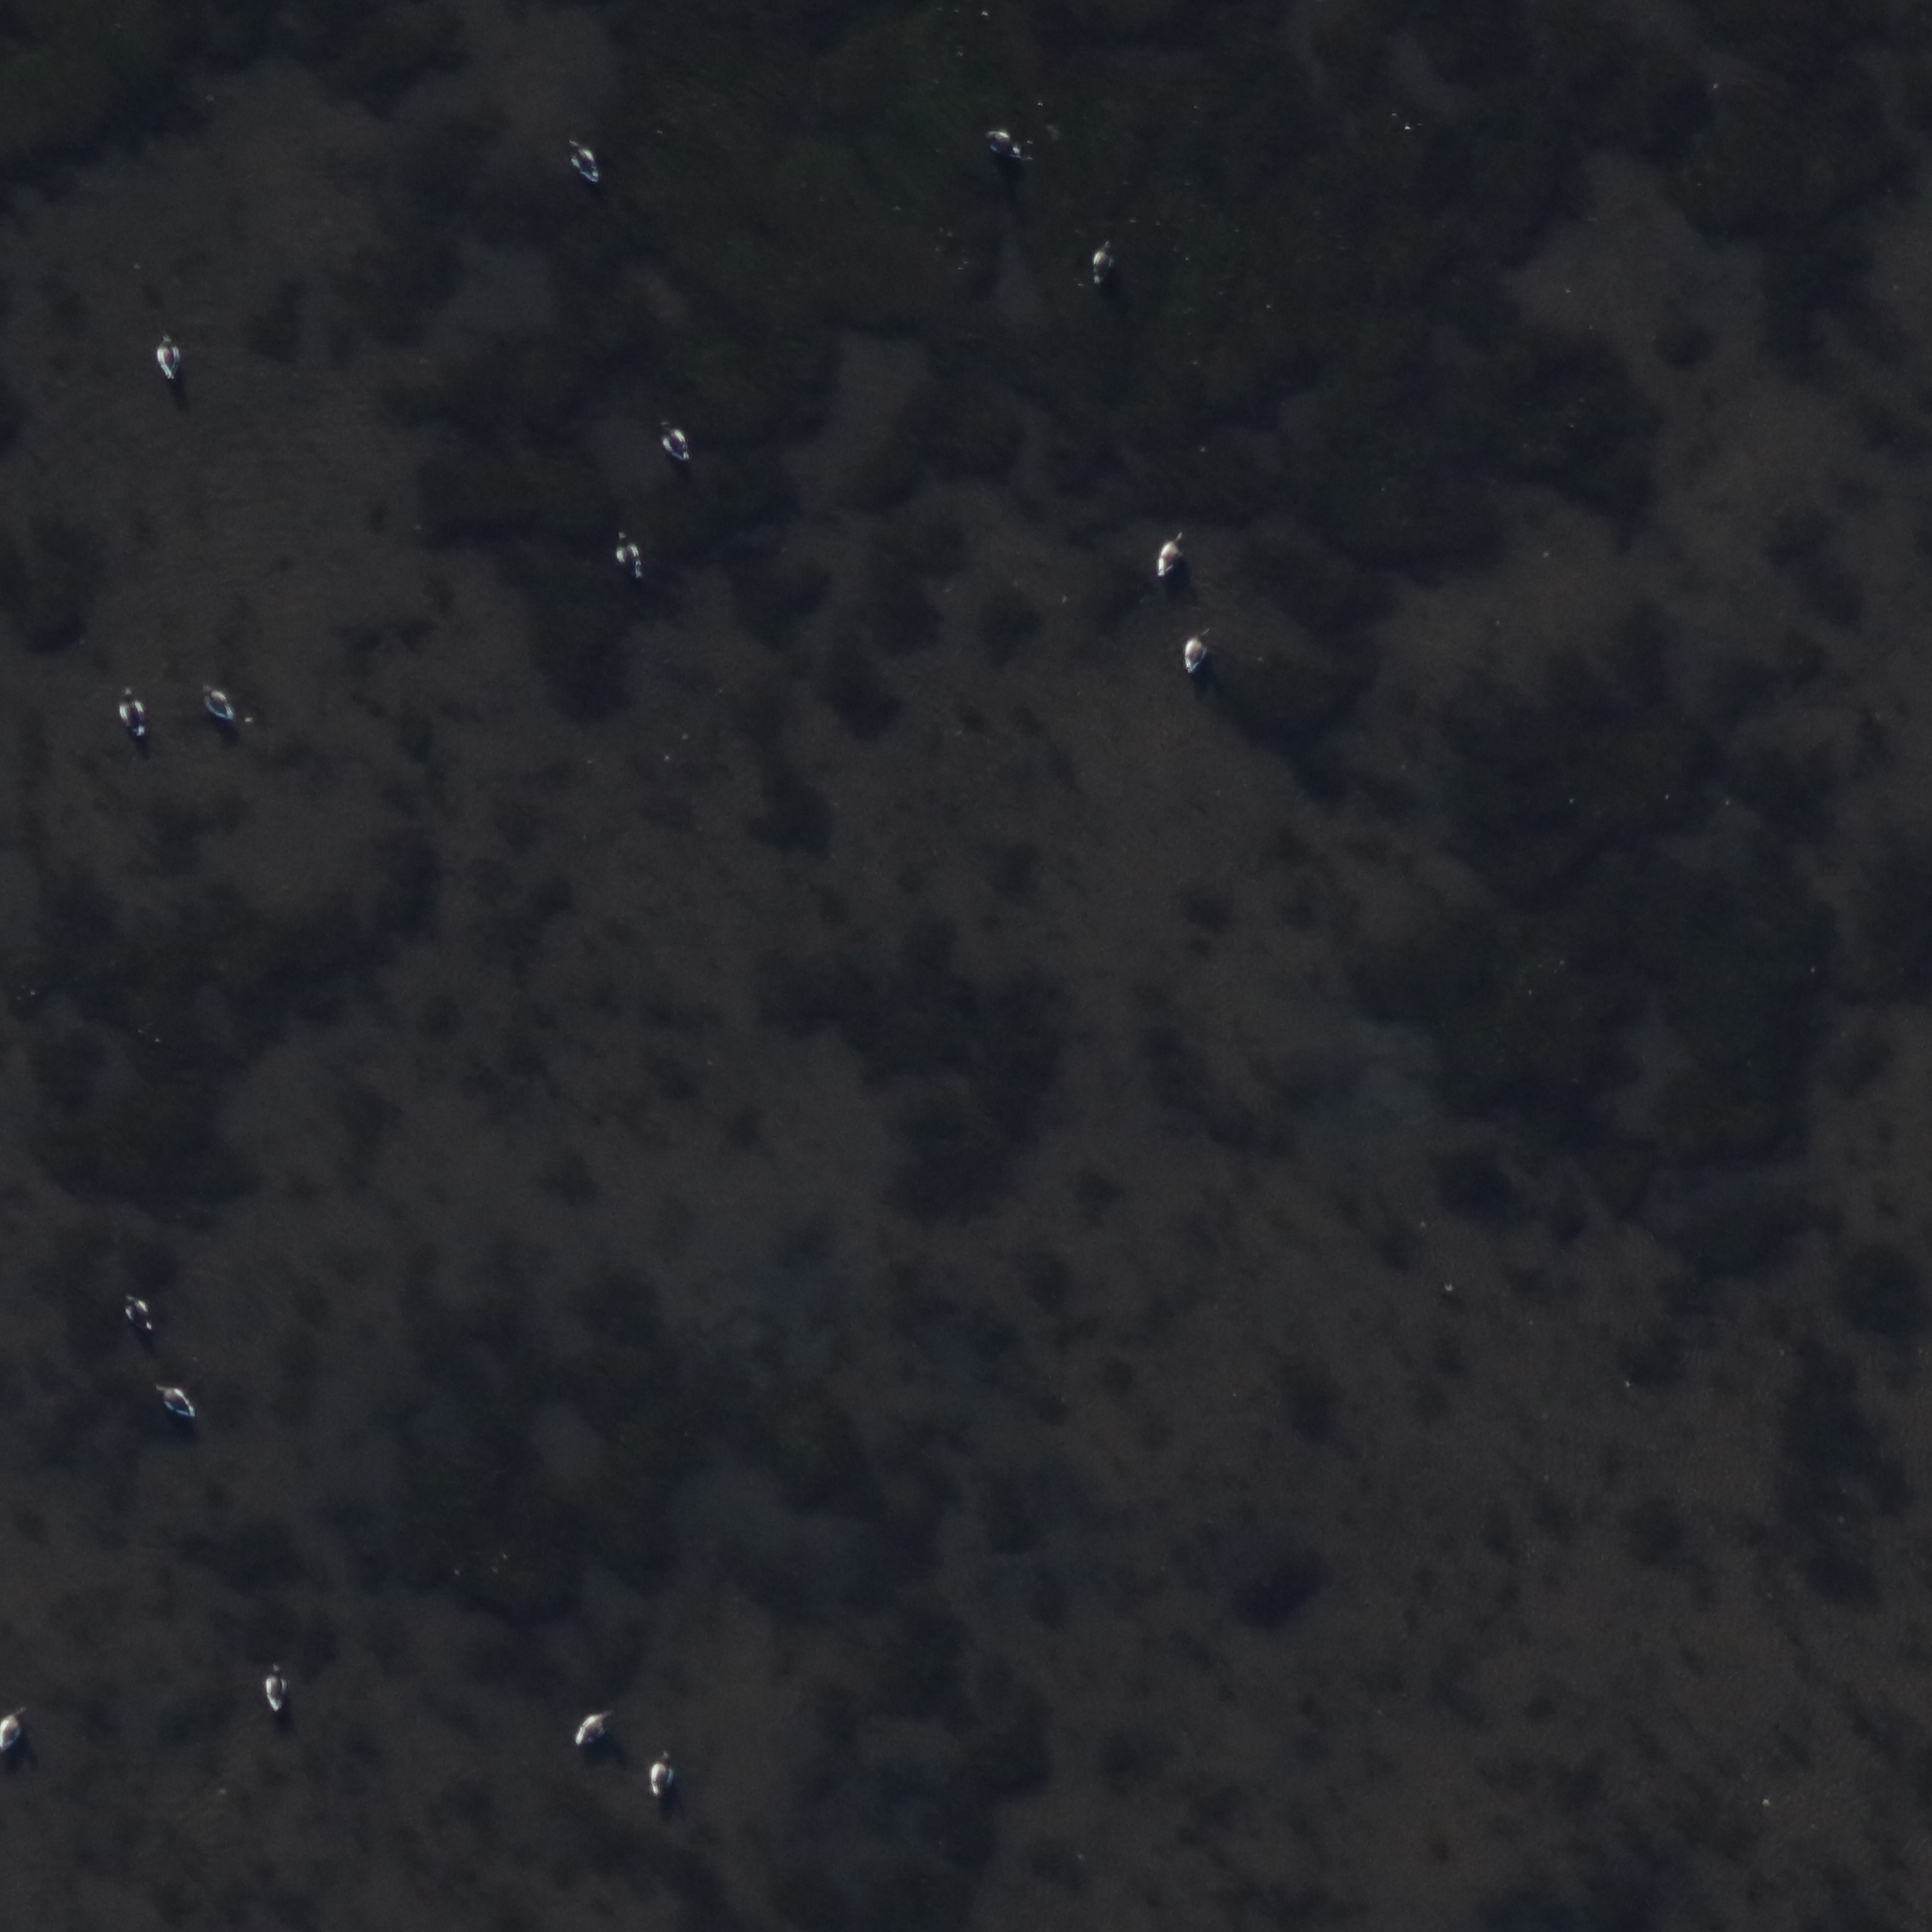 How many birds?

16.